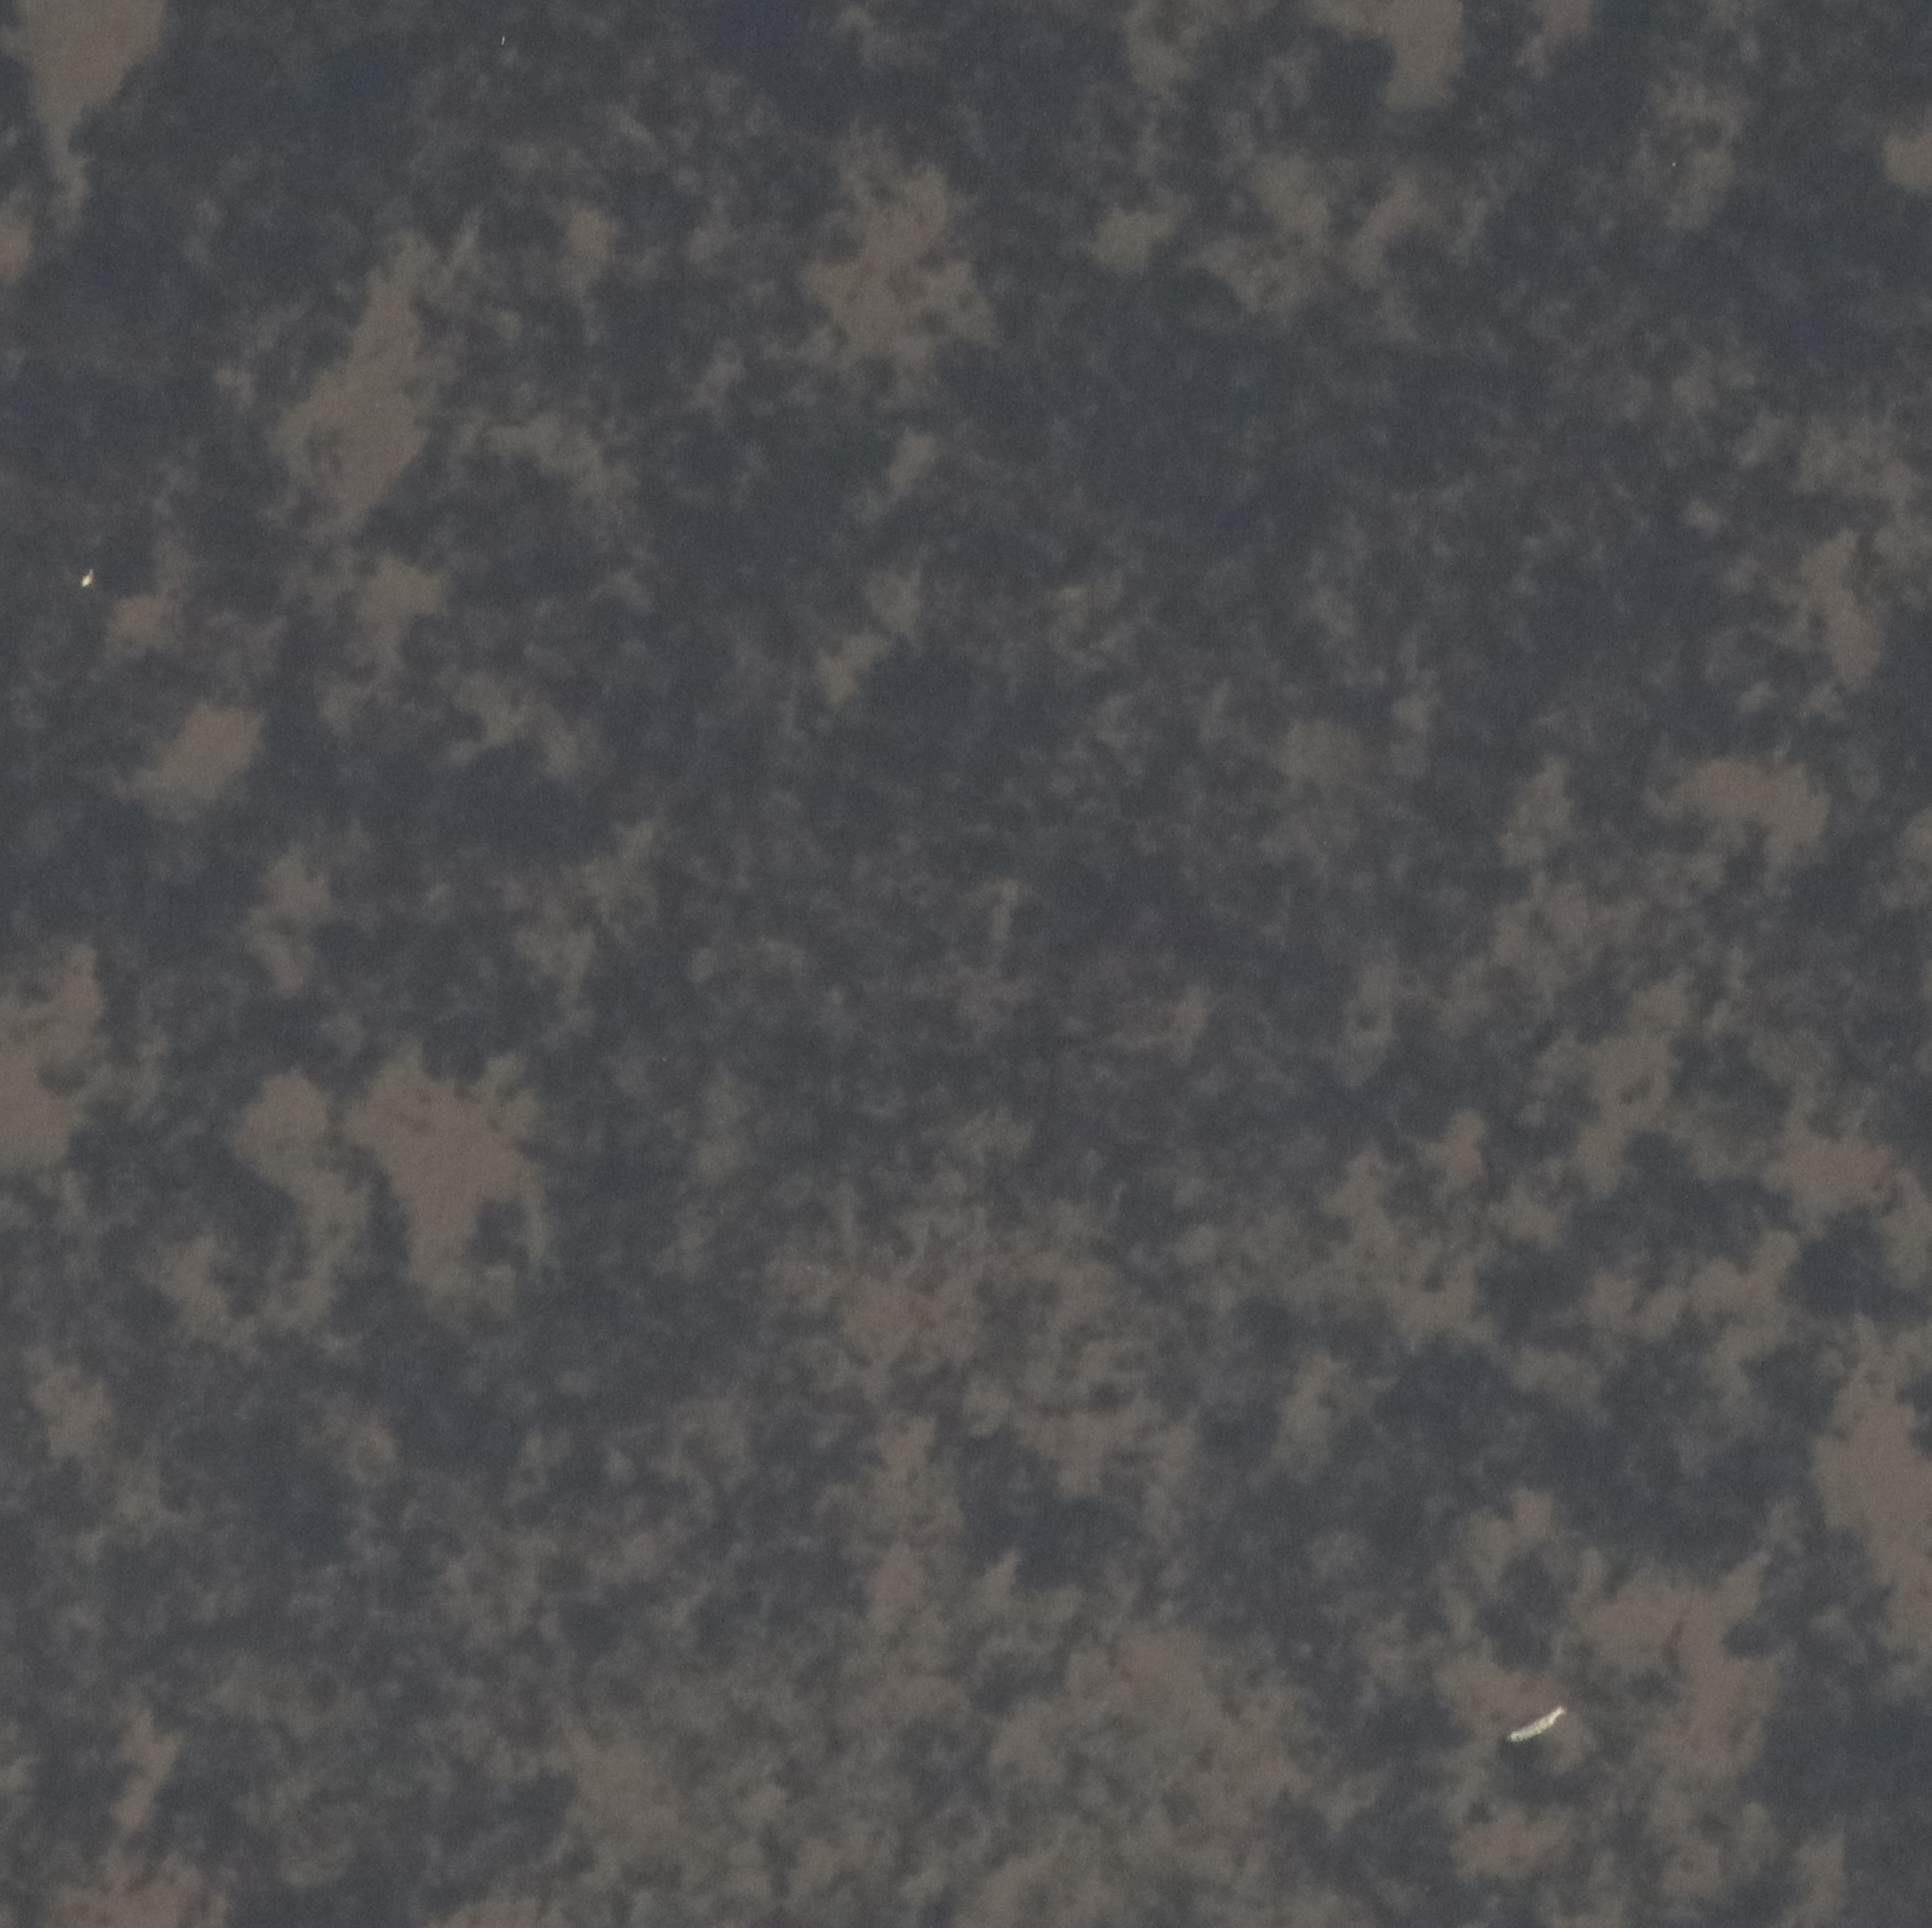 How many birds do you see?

0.